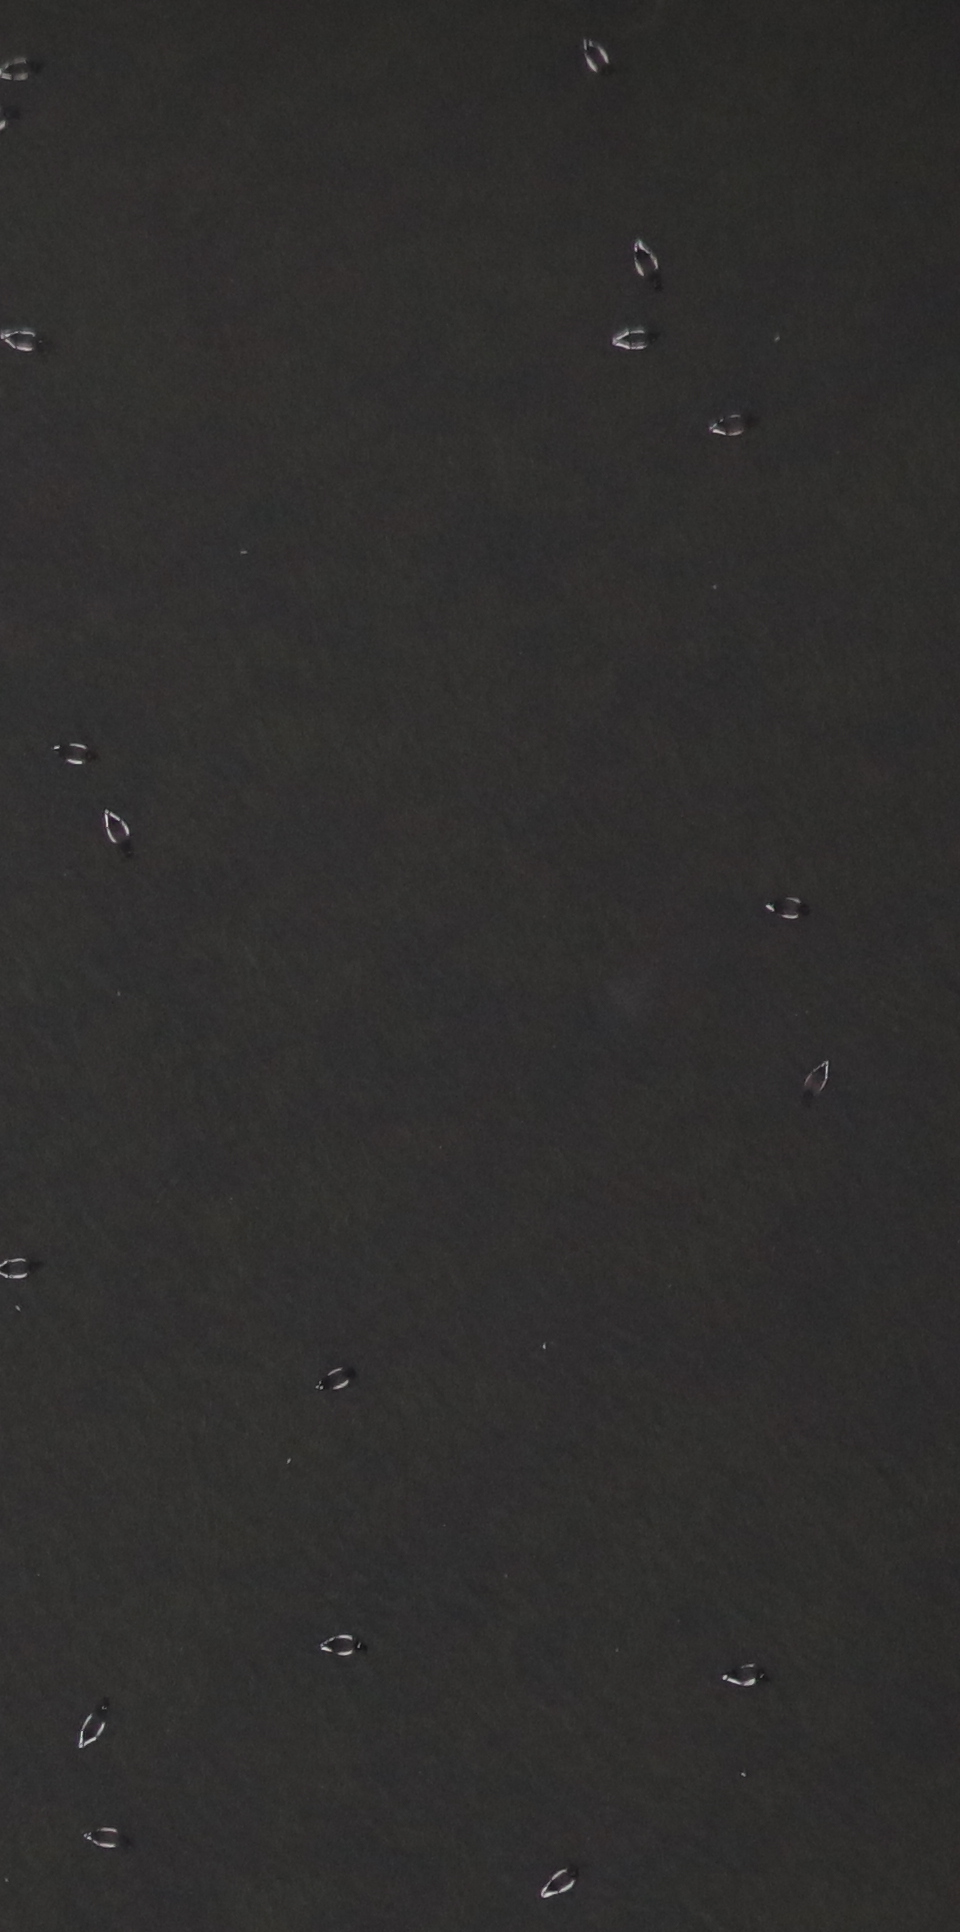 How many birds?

17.